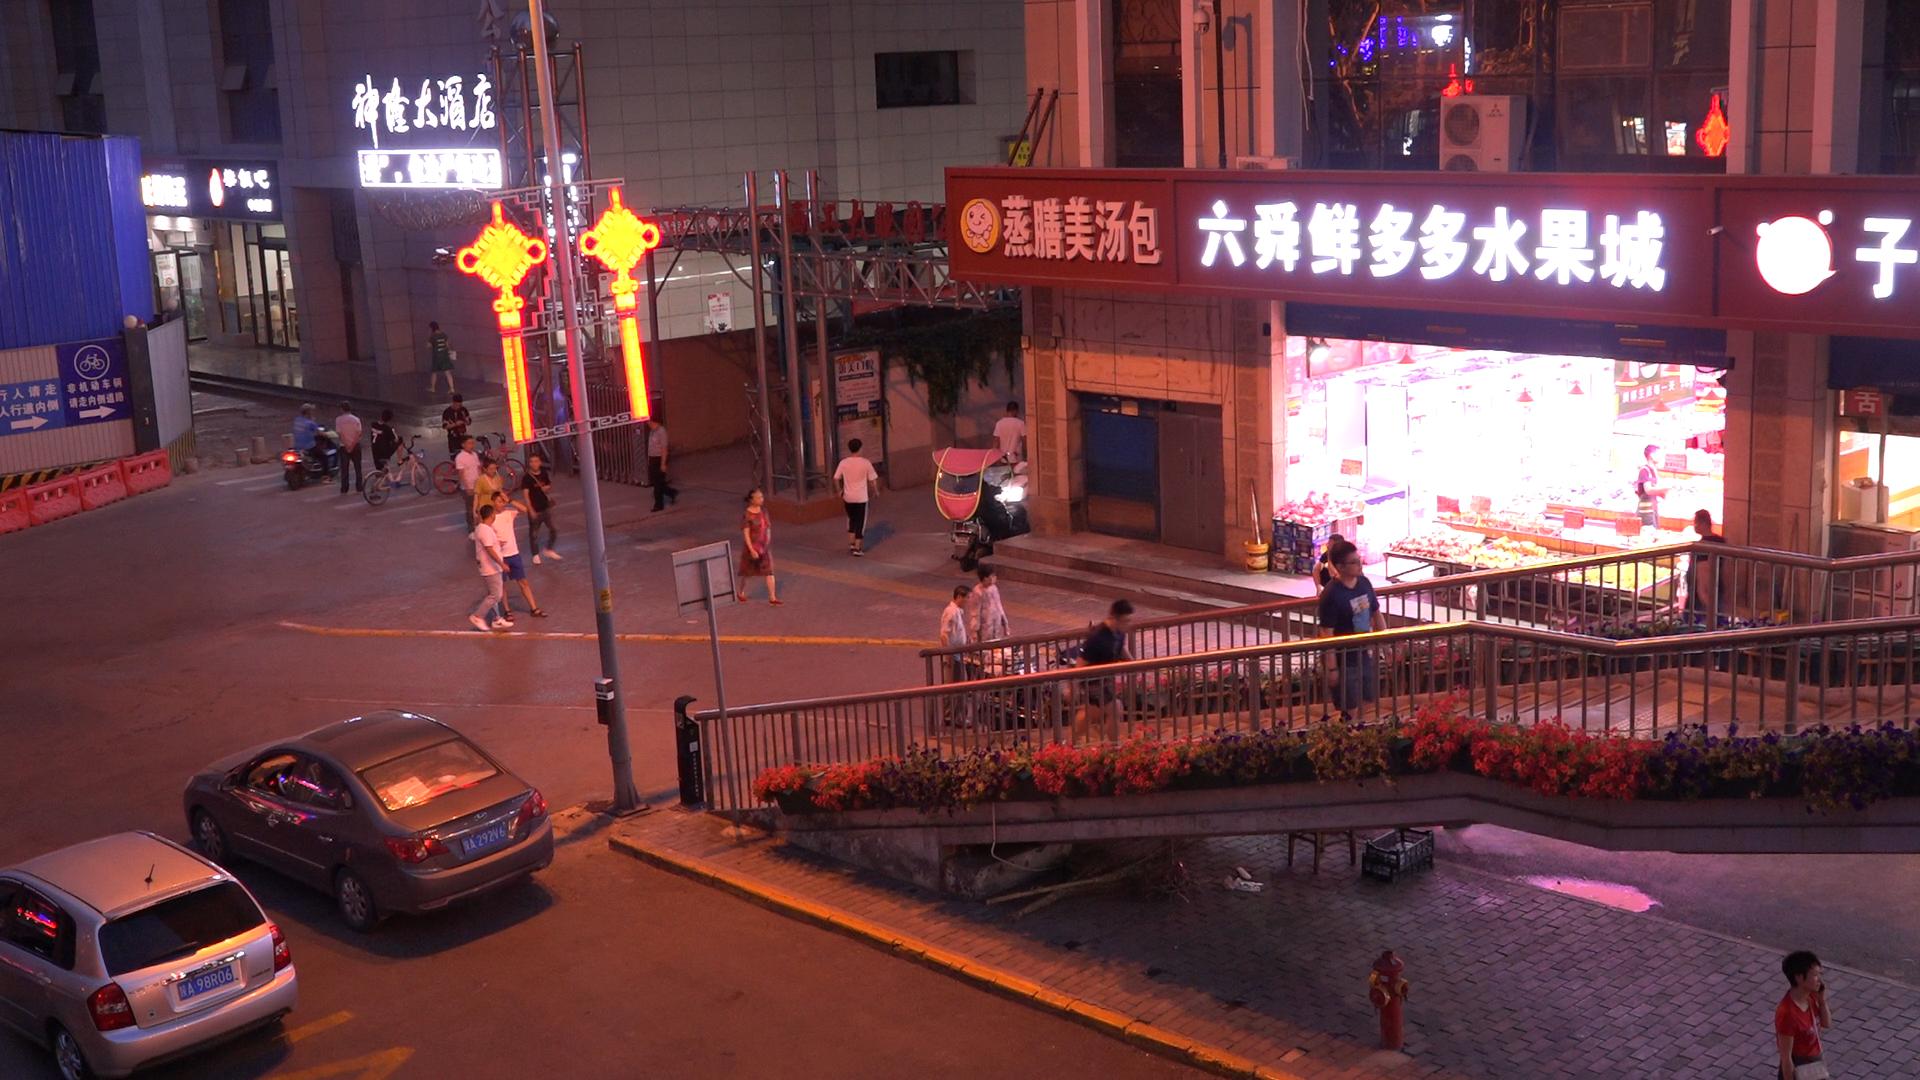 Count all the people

23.